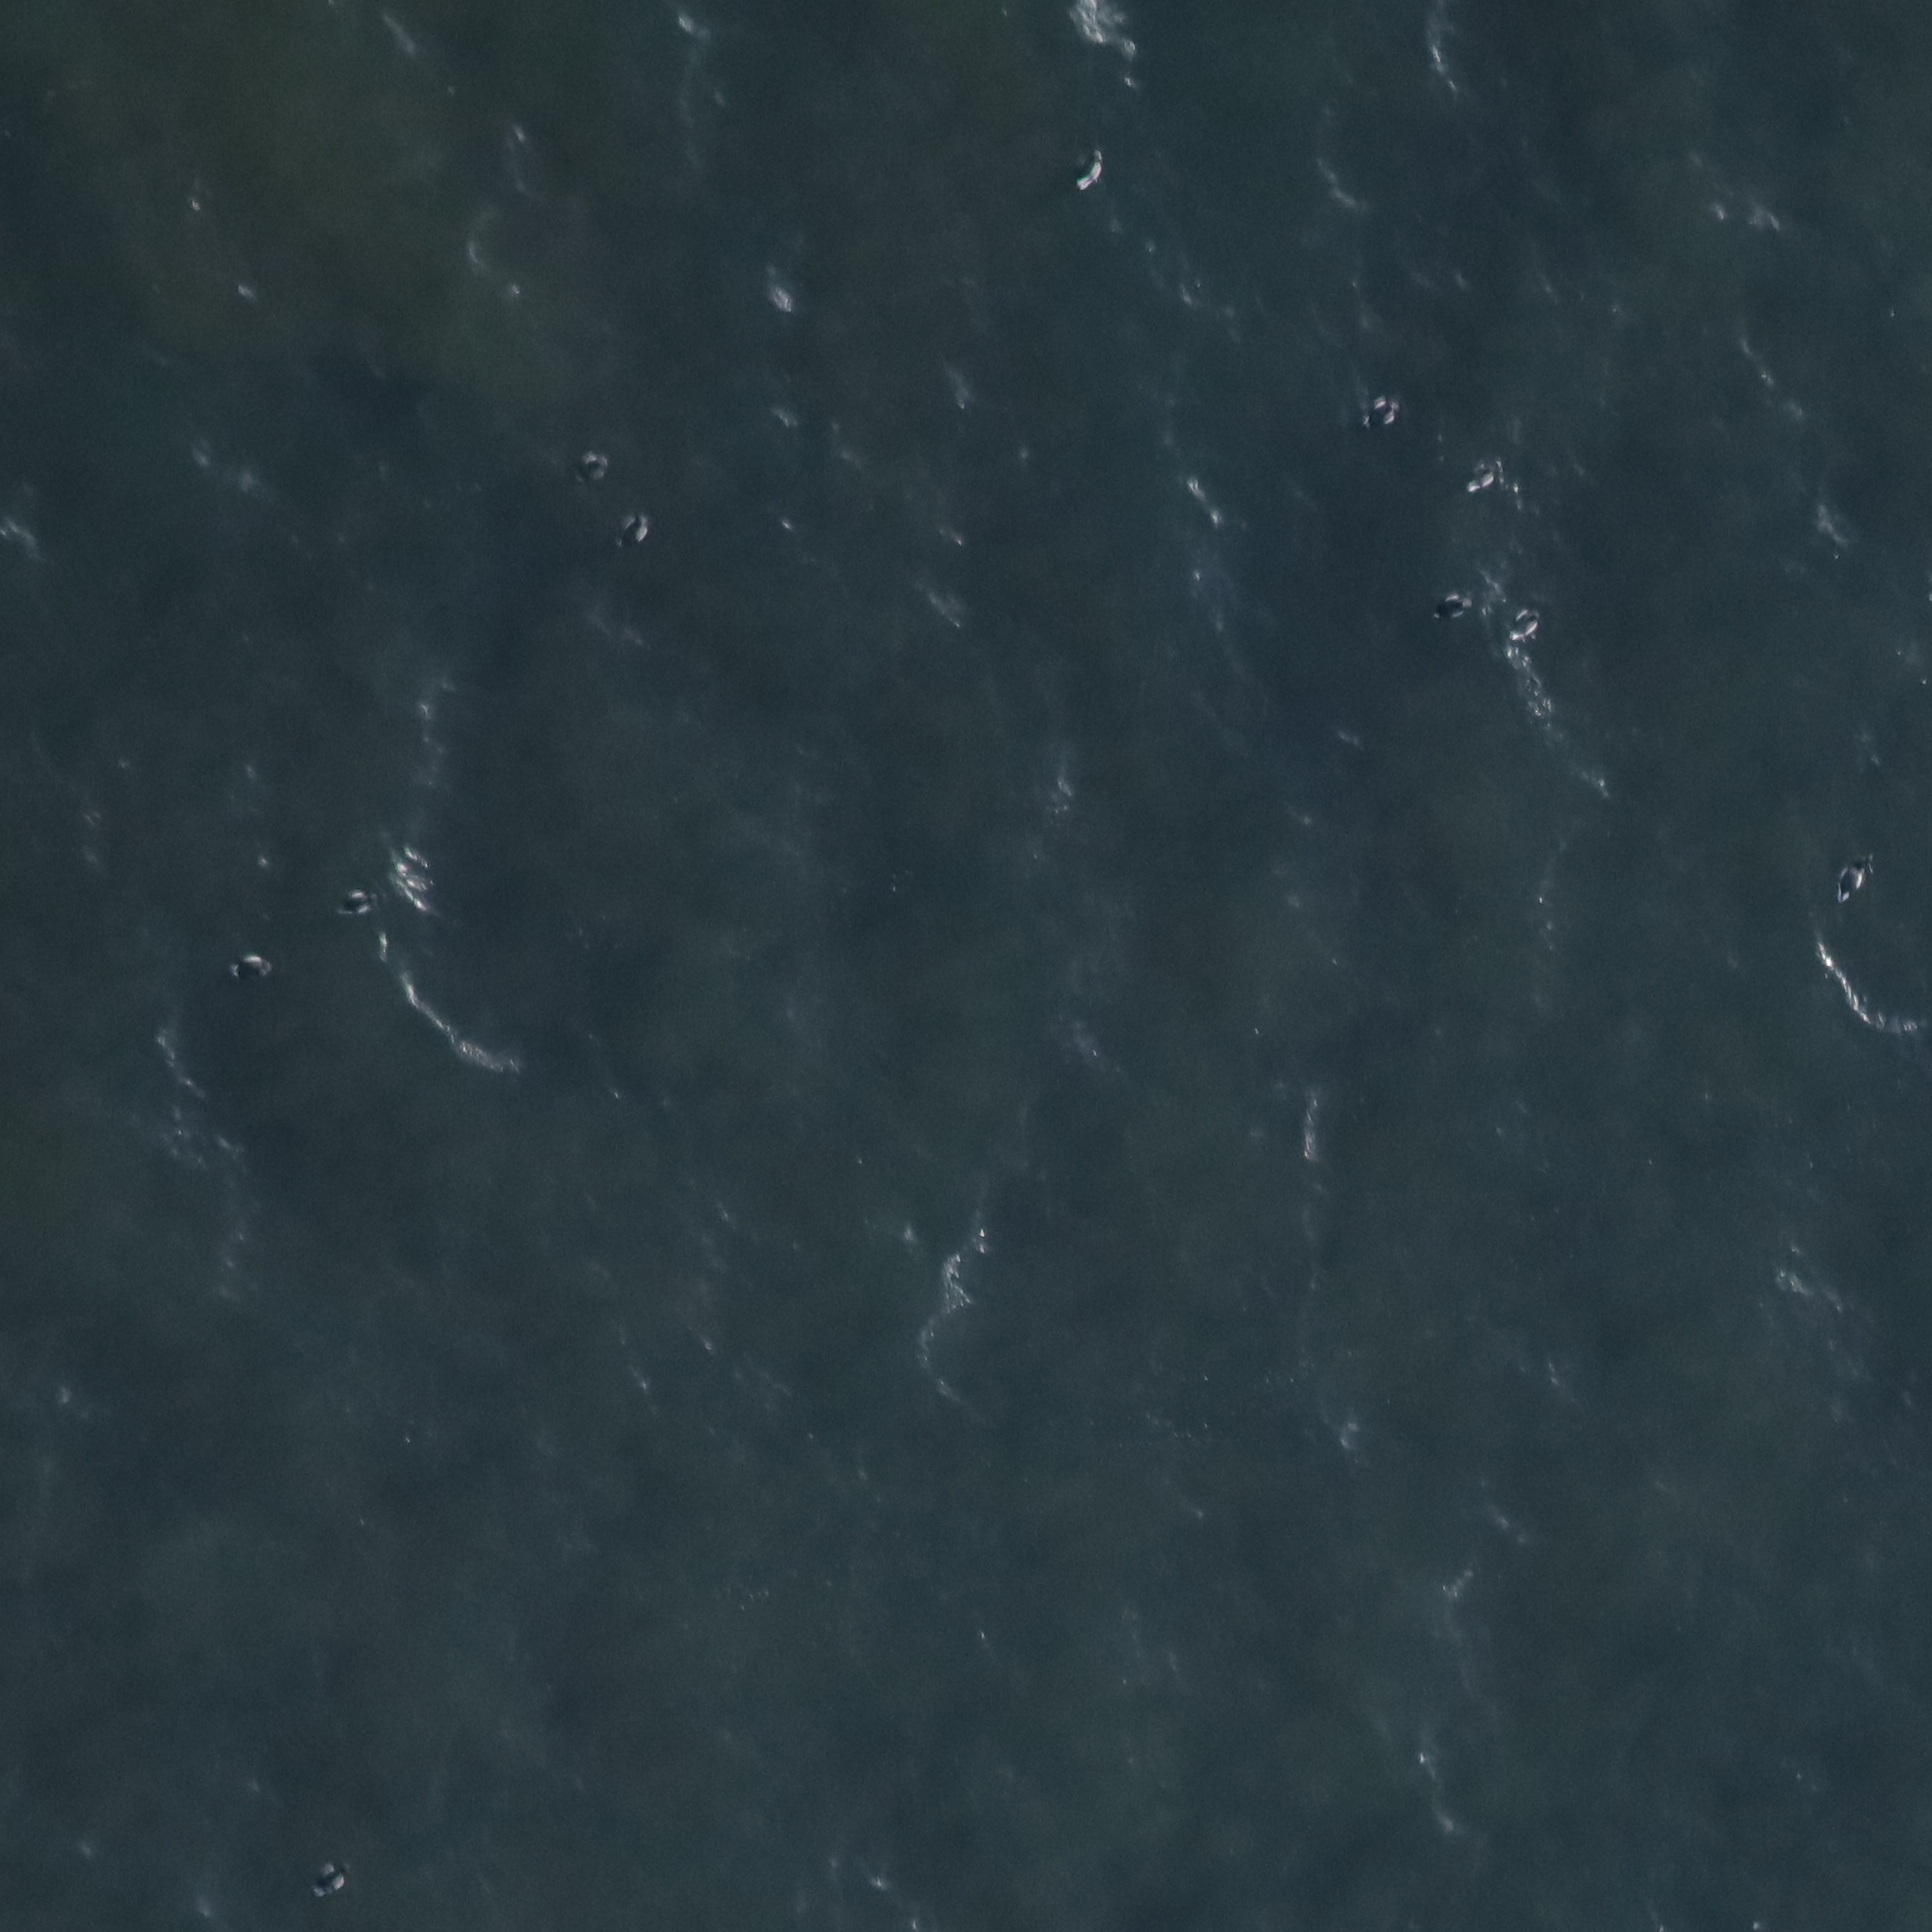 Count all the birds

11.